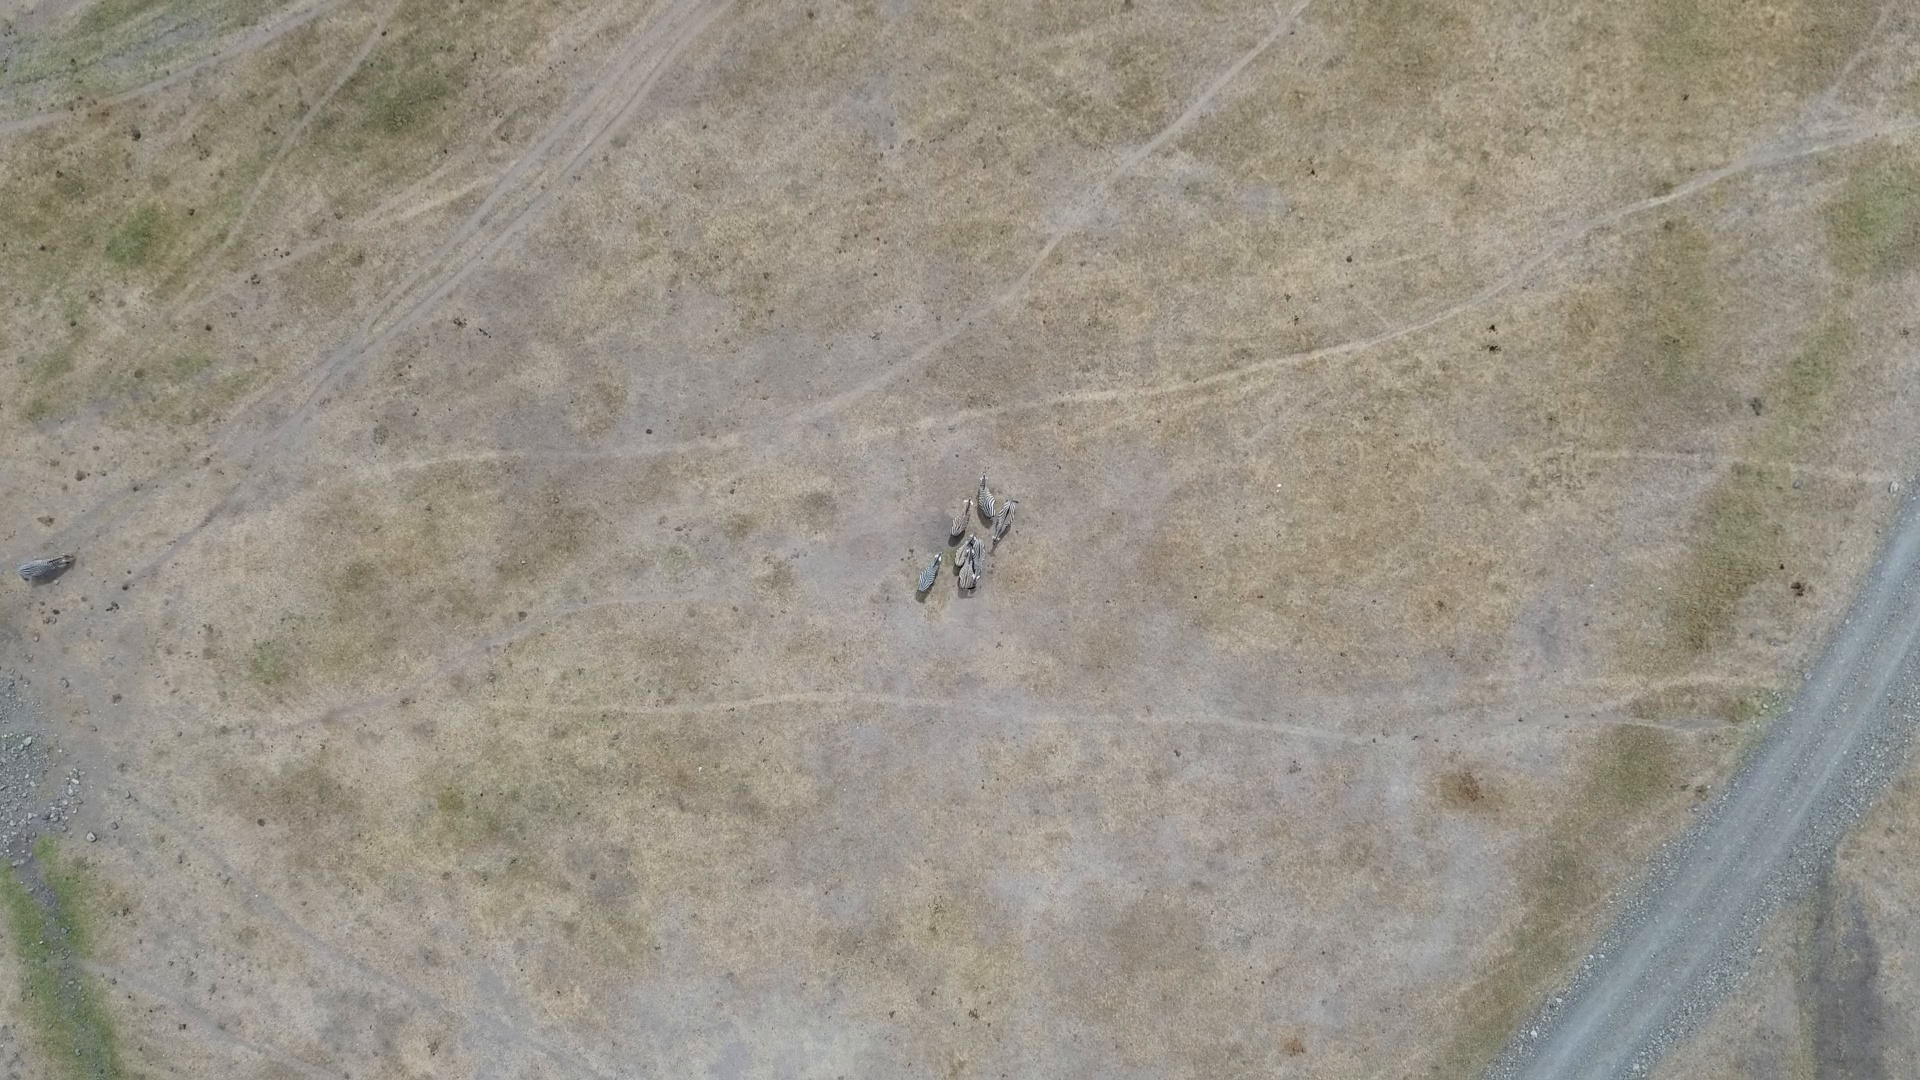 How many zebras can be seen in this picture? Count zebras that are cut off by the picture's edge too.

8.